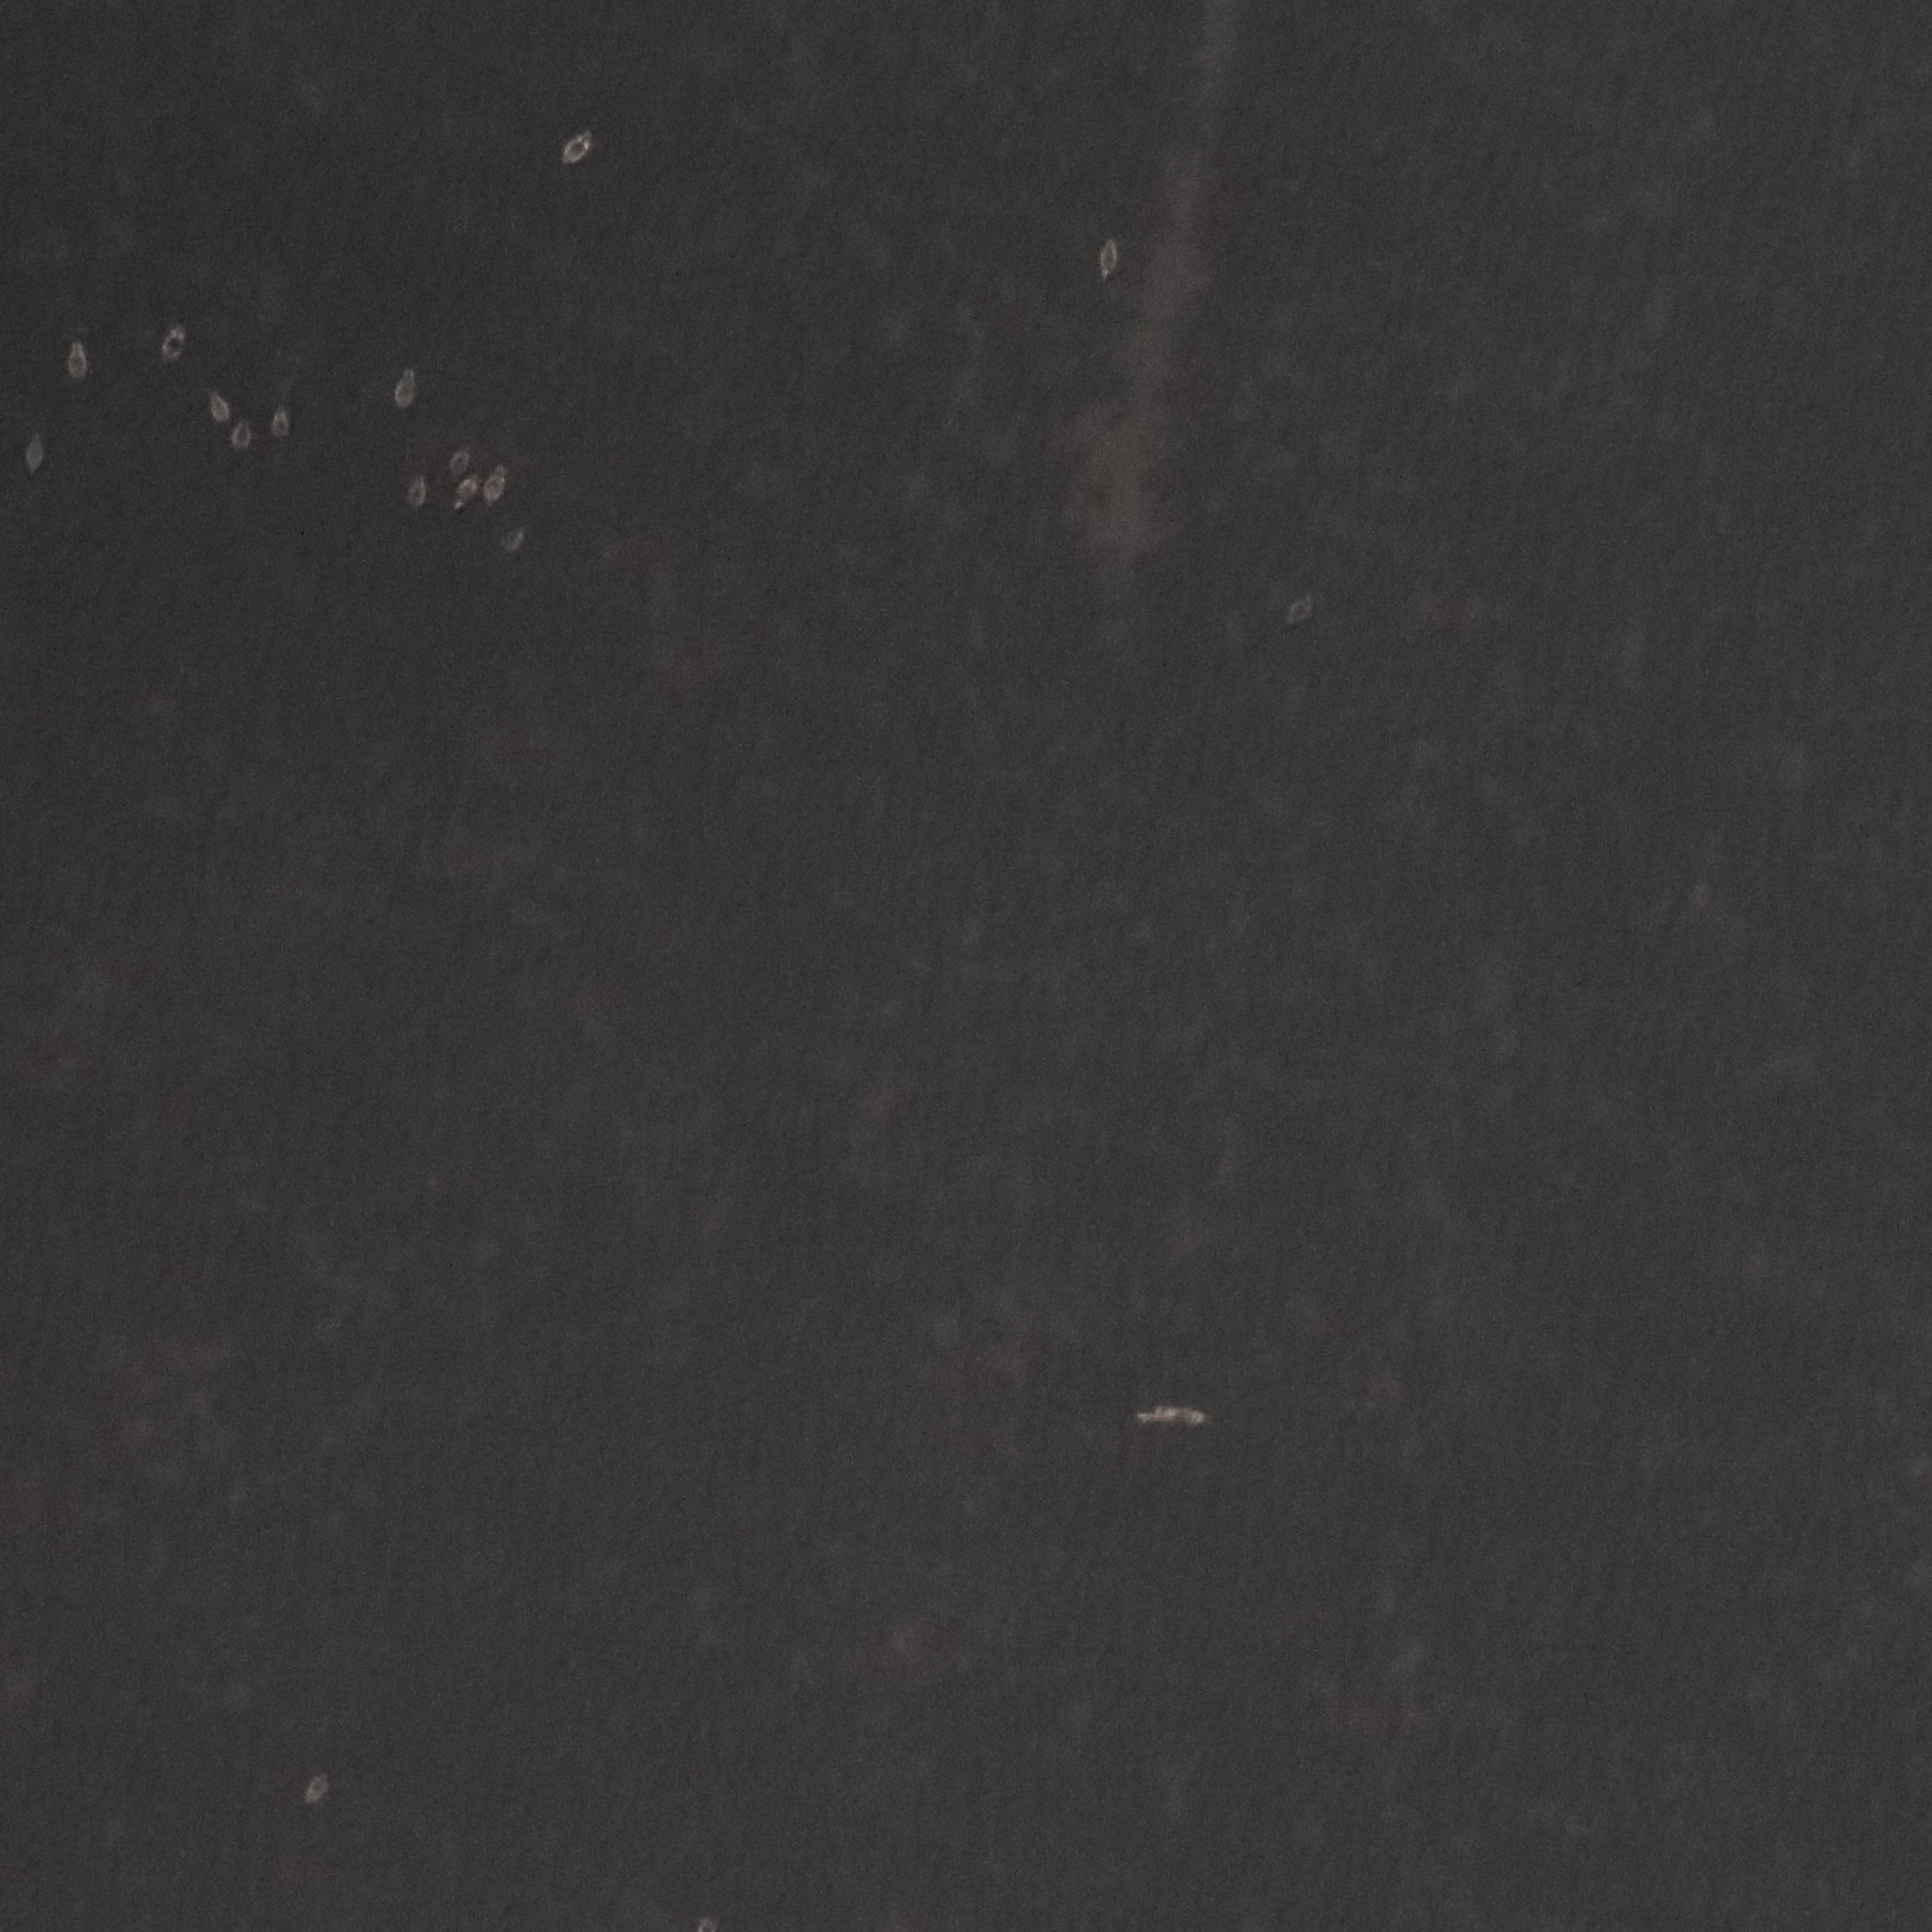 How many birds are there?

17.